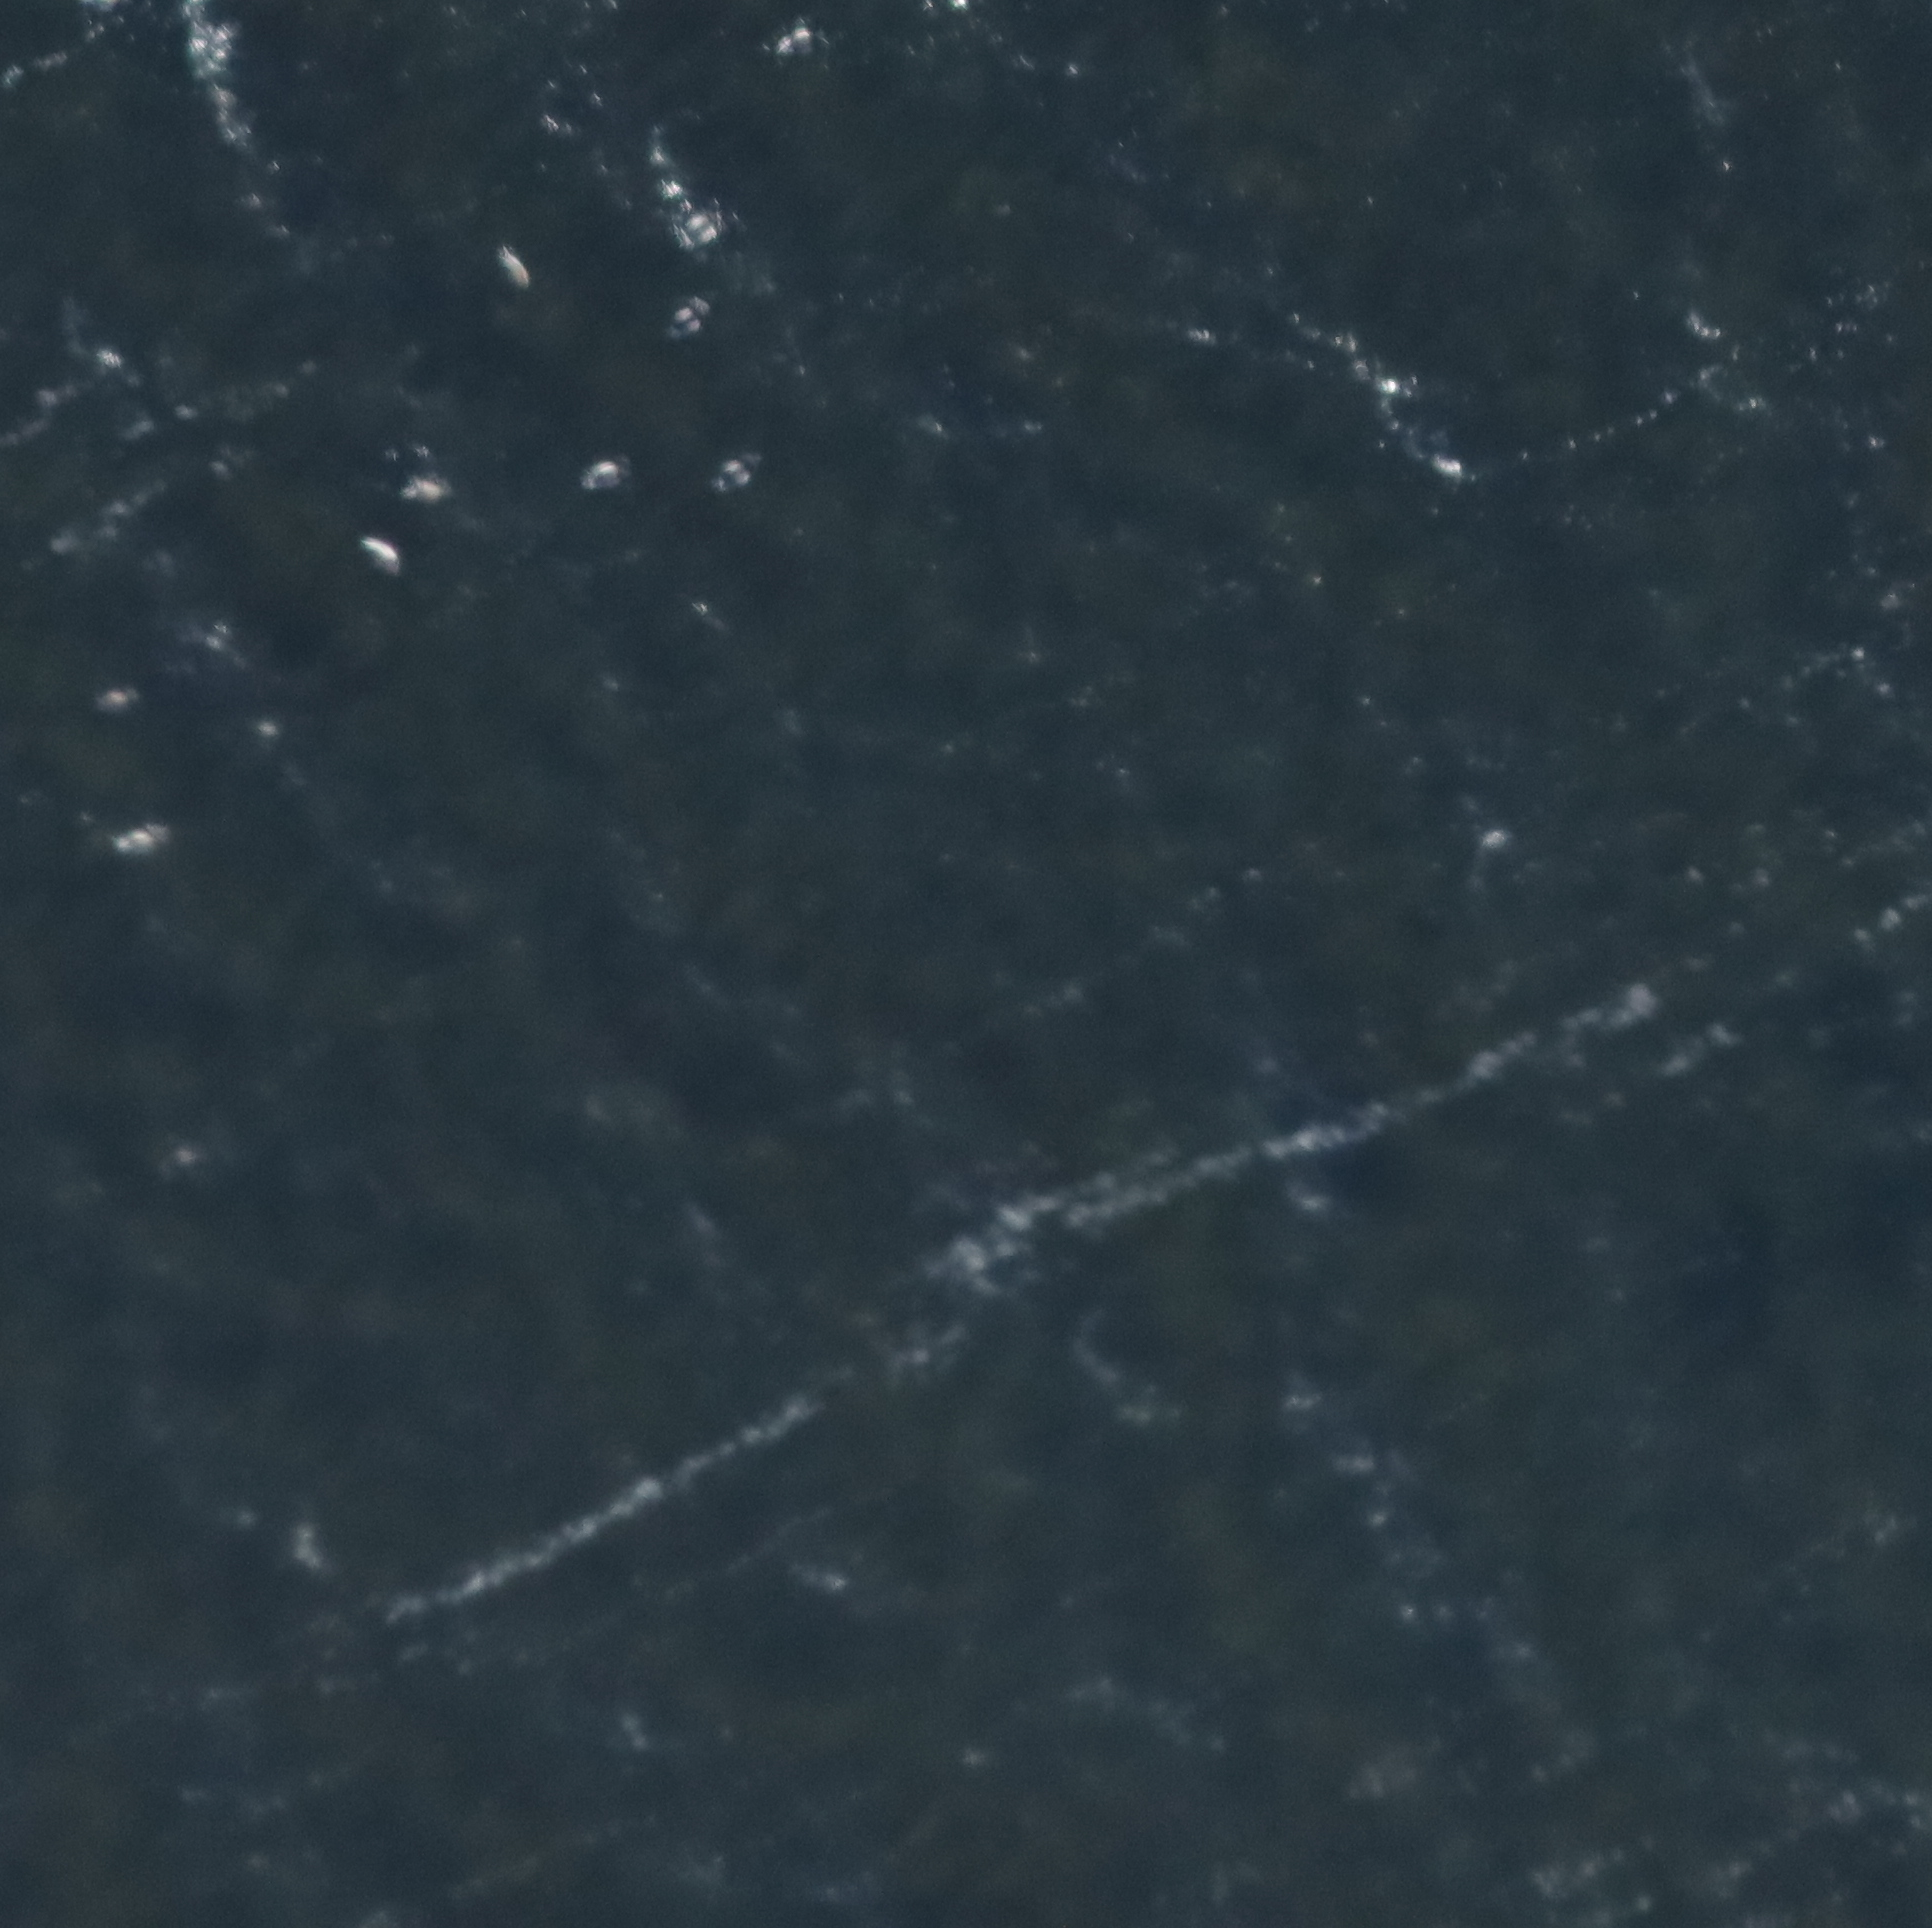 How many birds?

10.